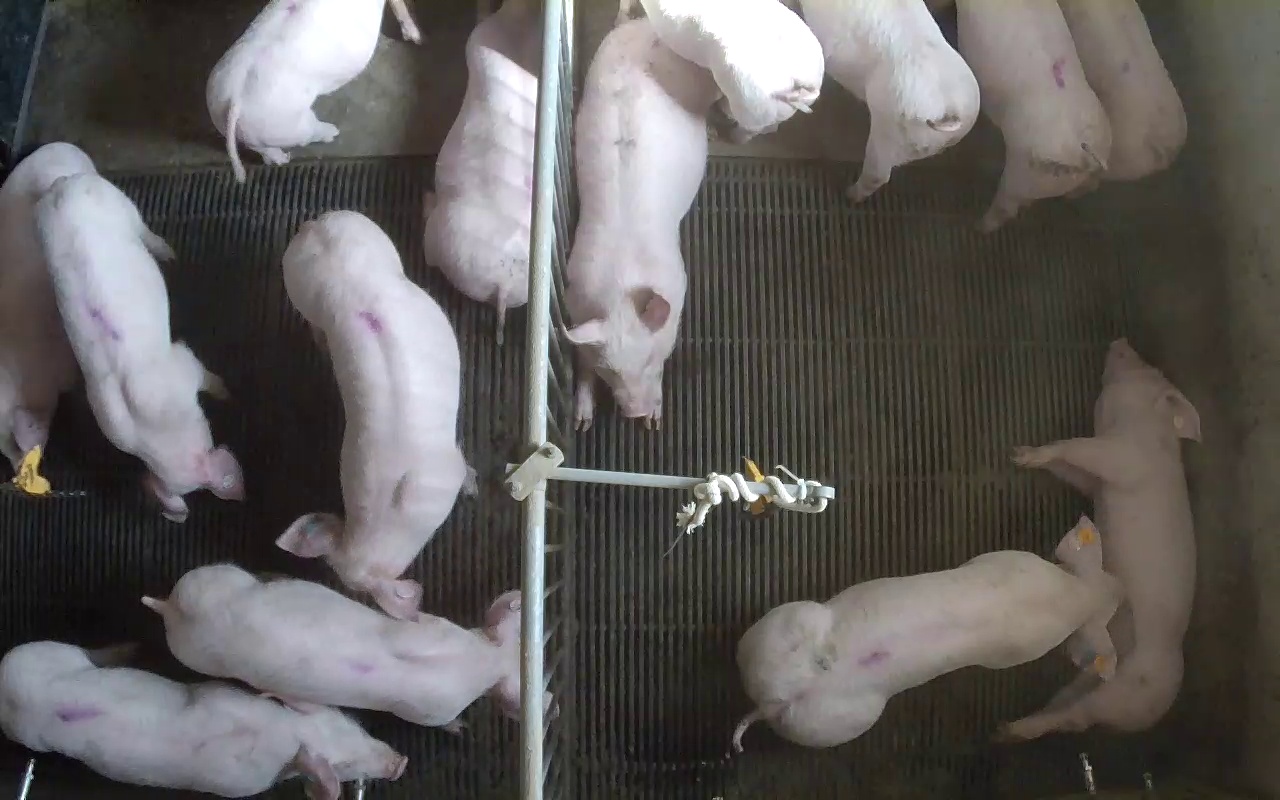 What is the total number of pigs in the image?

14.